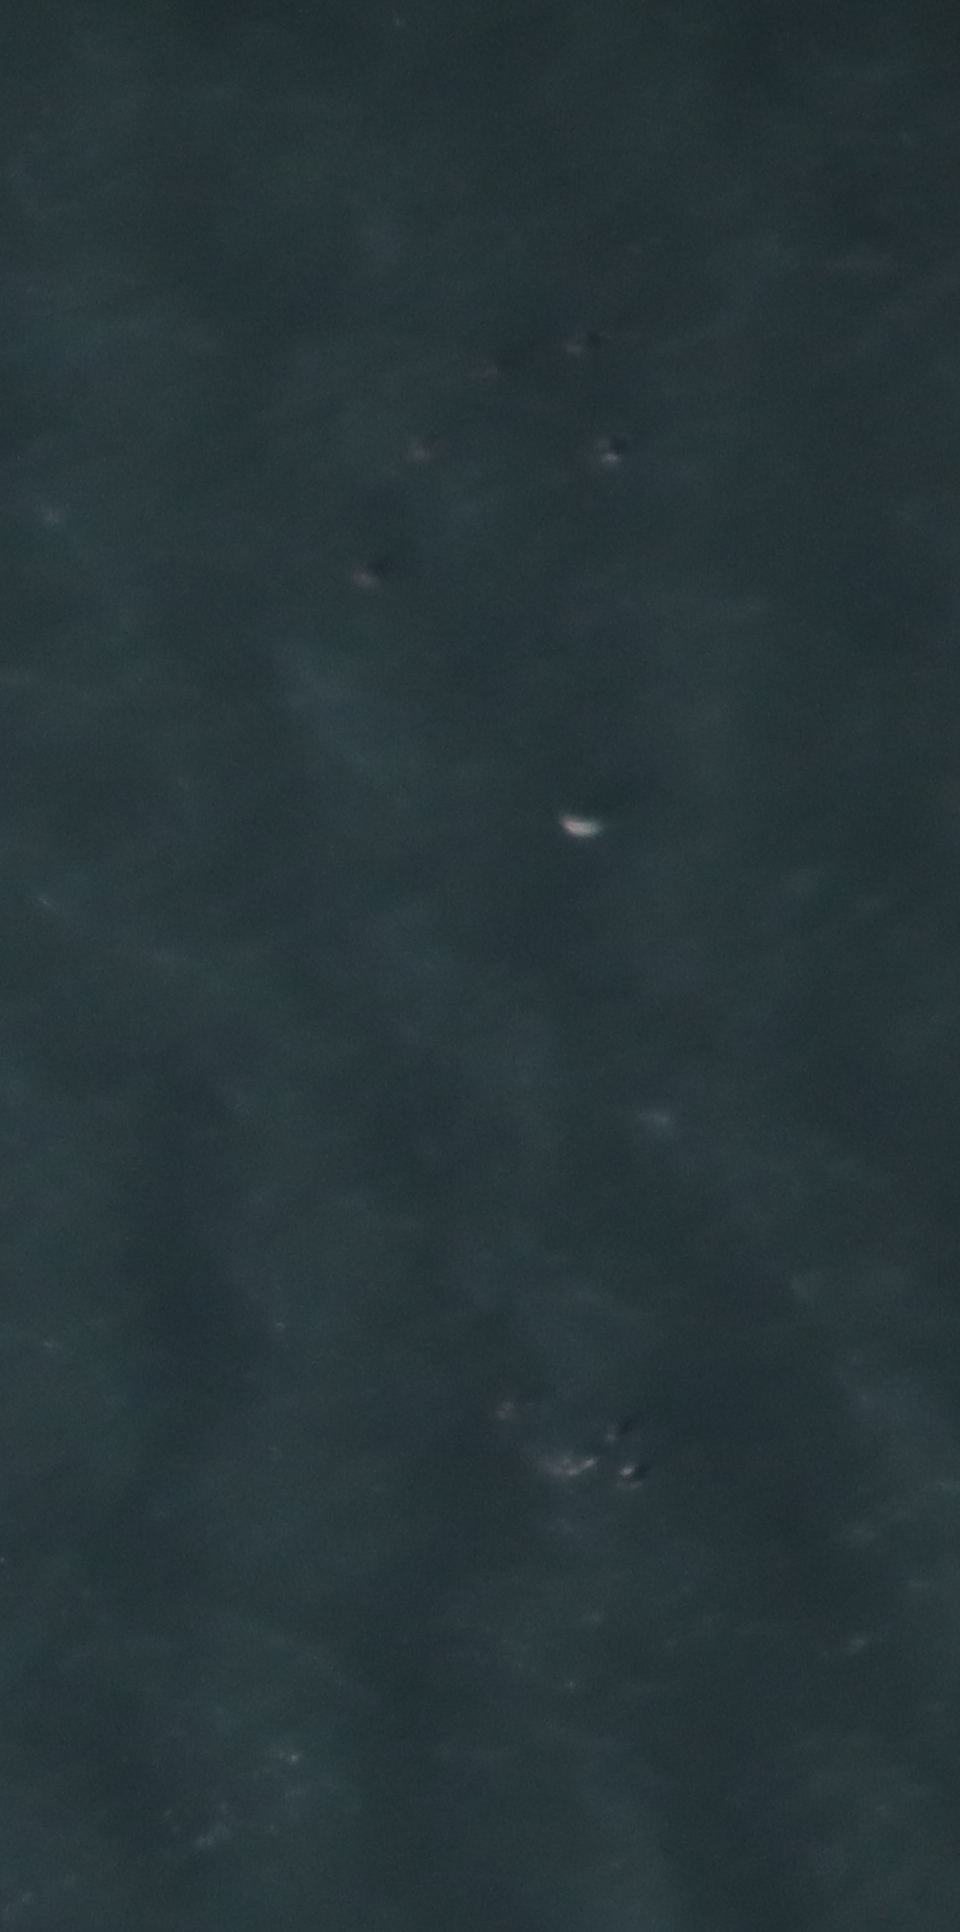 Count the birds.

10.